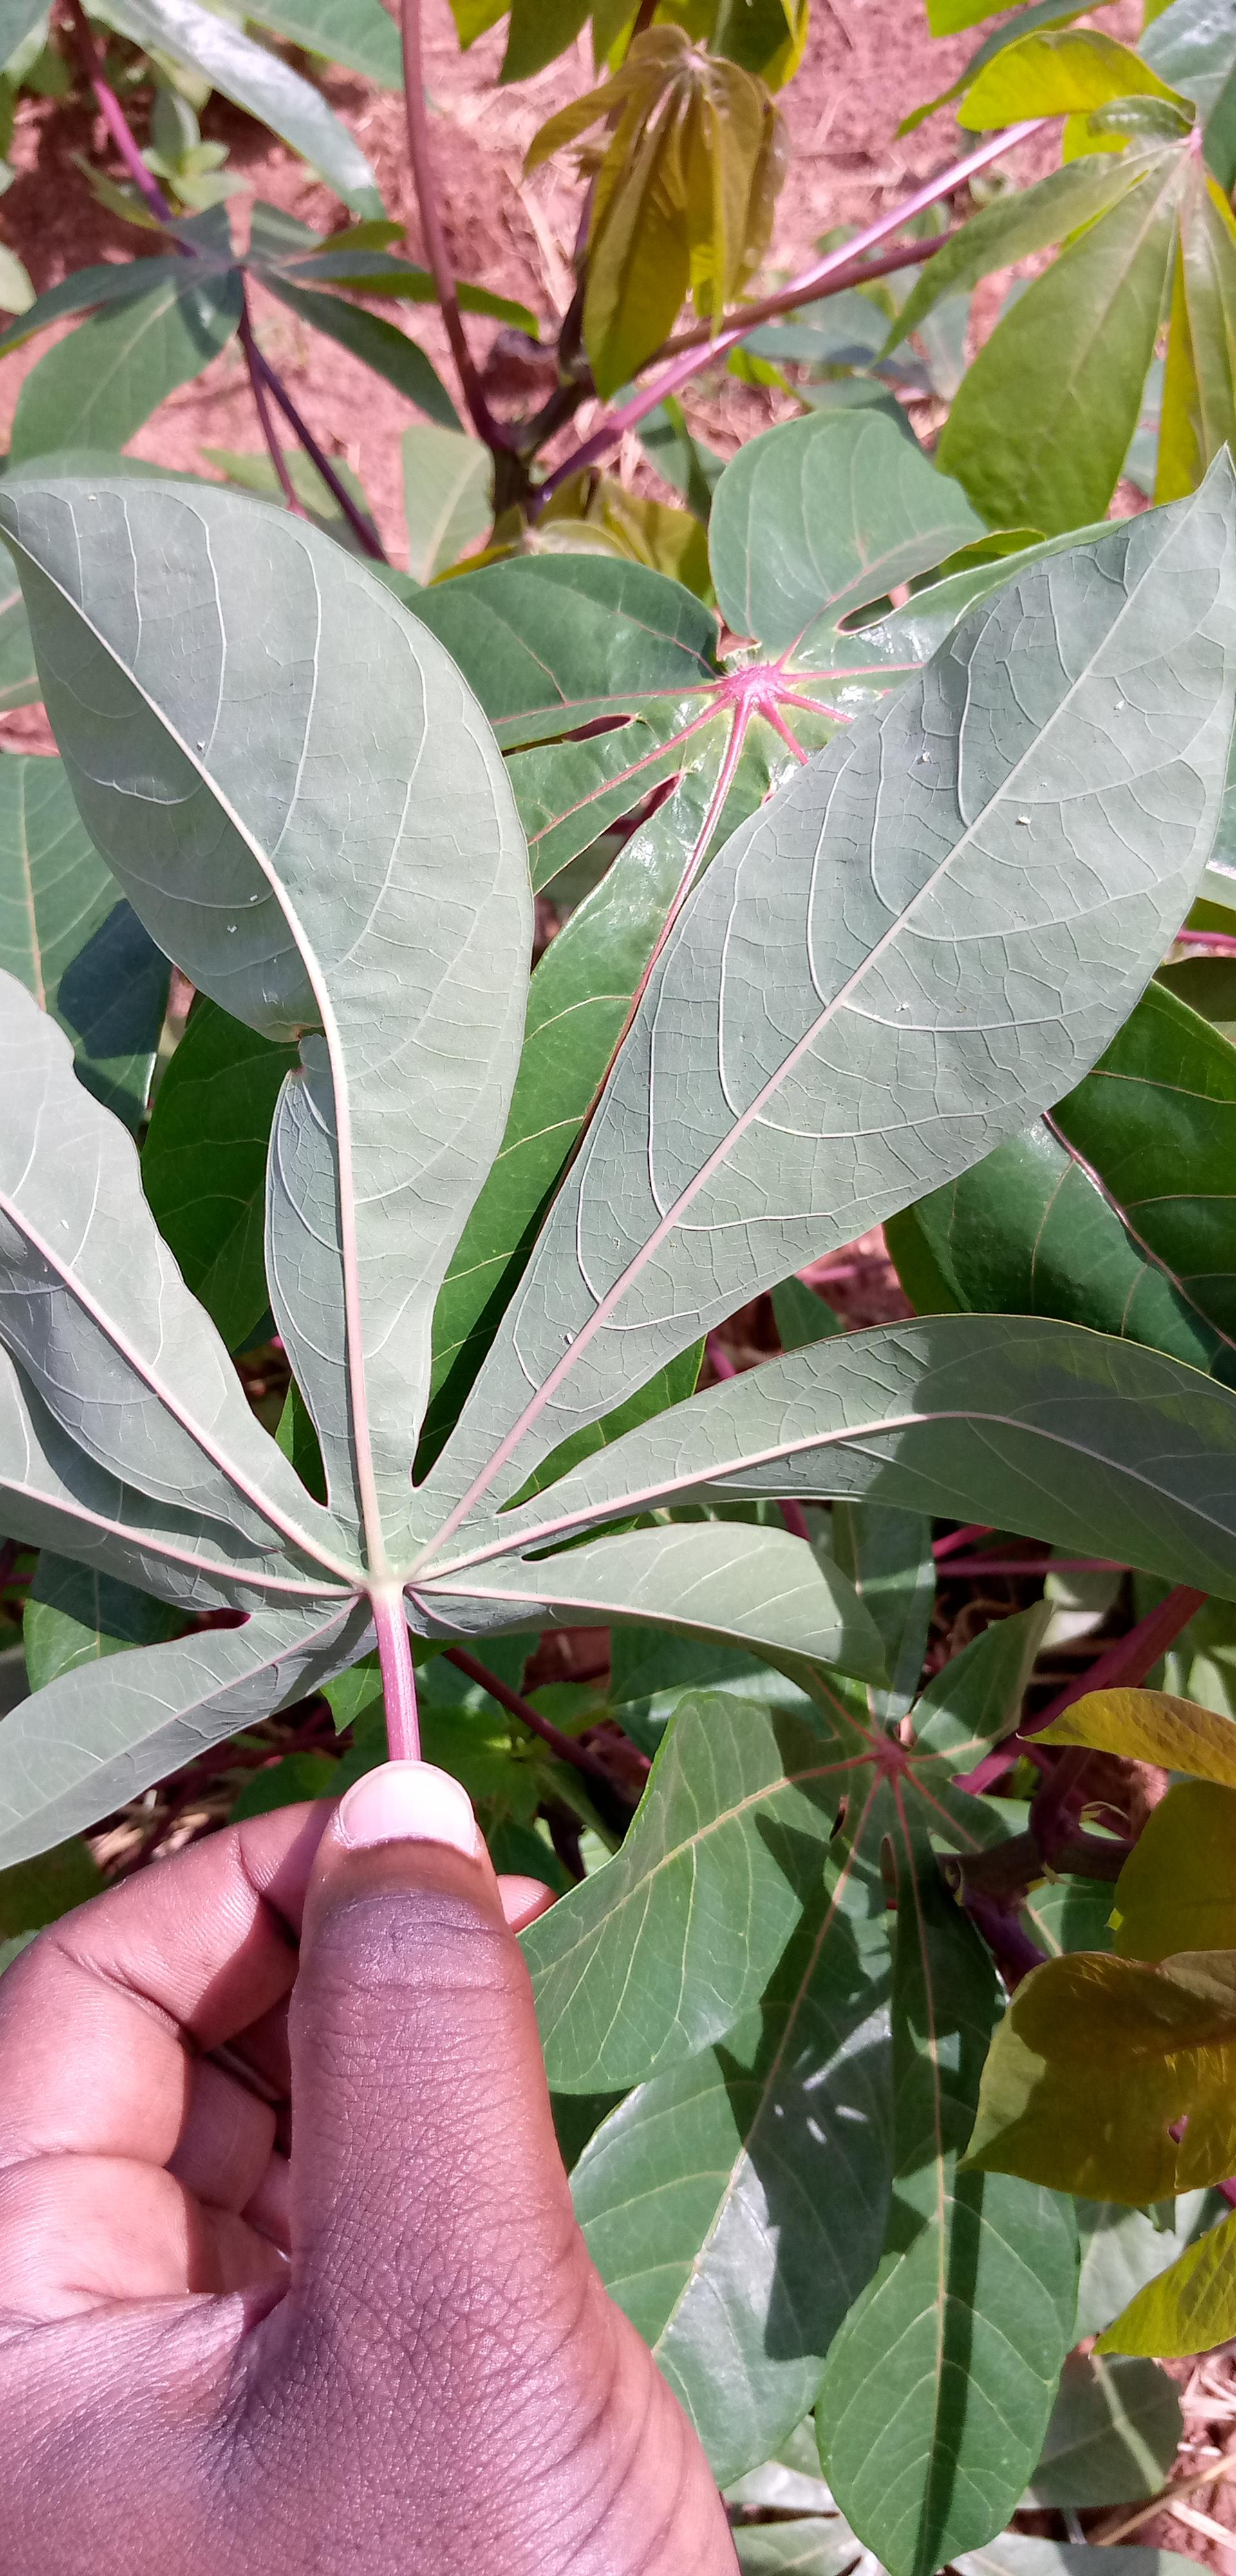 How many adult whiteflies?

9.